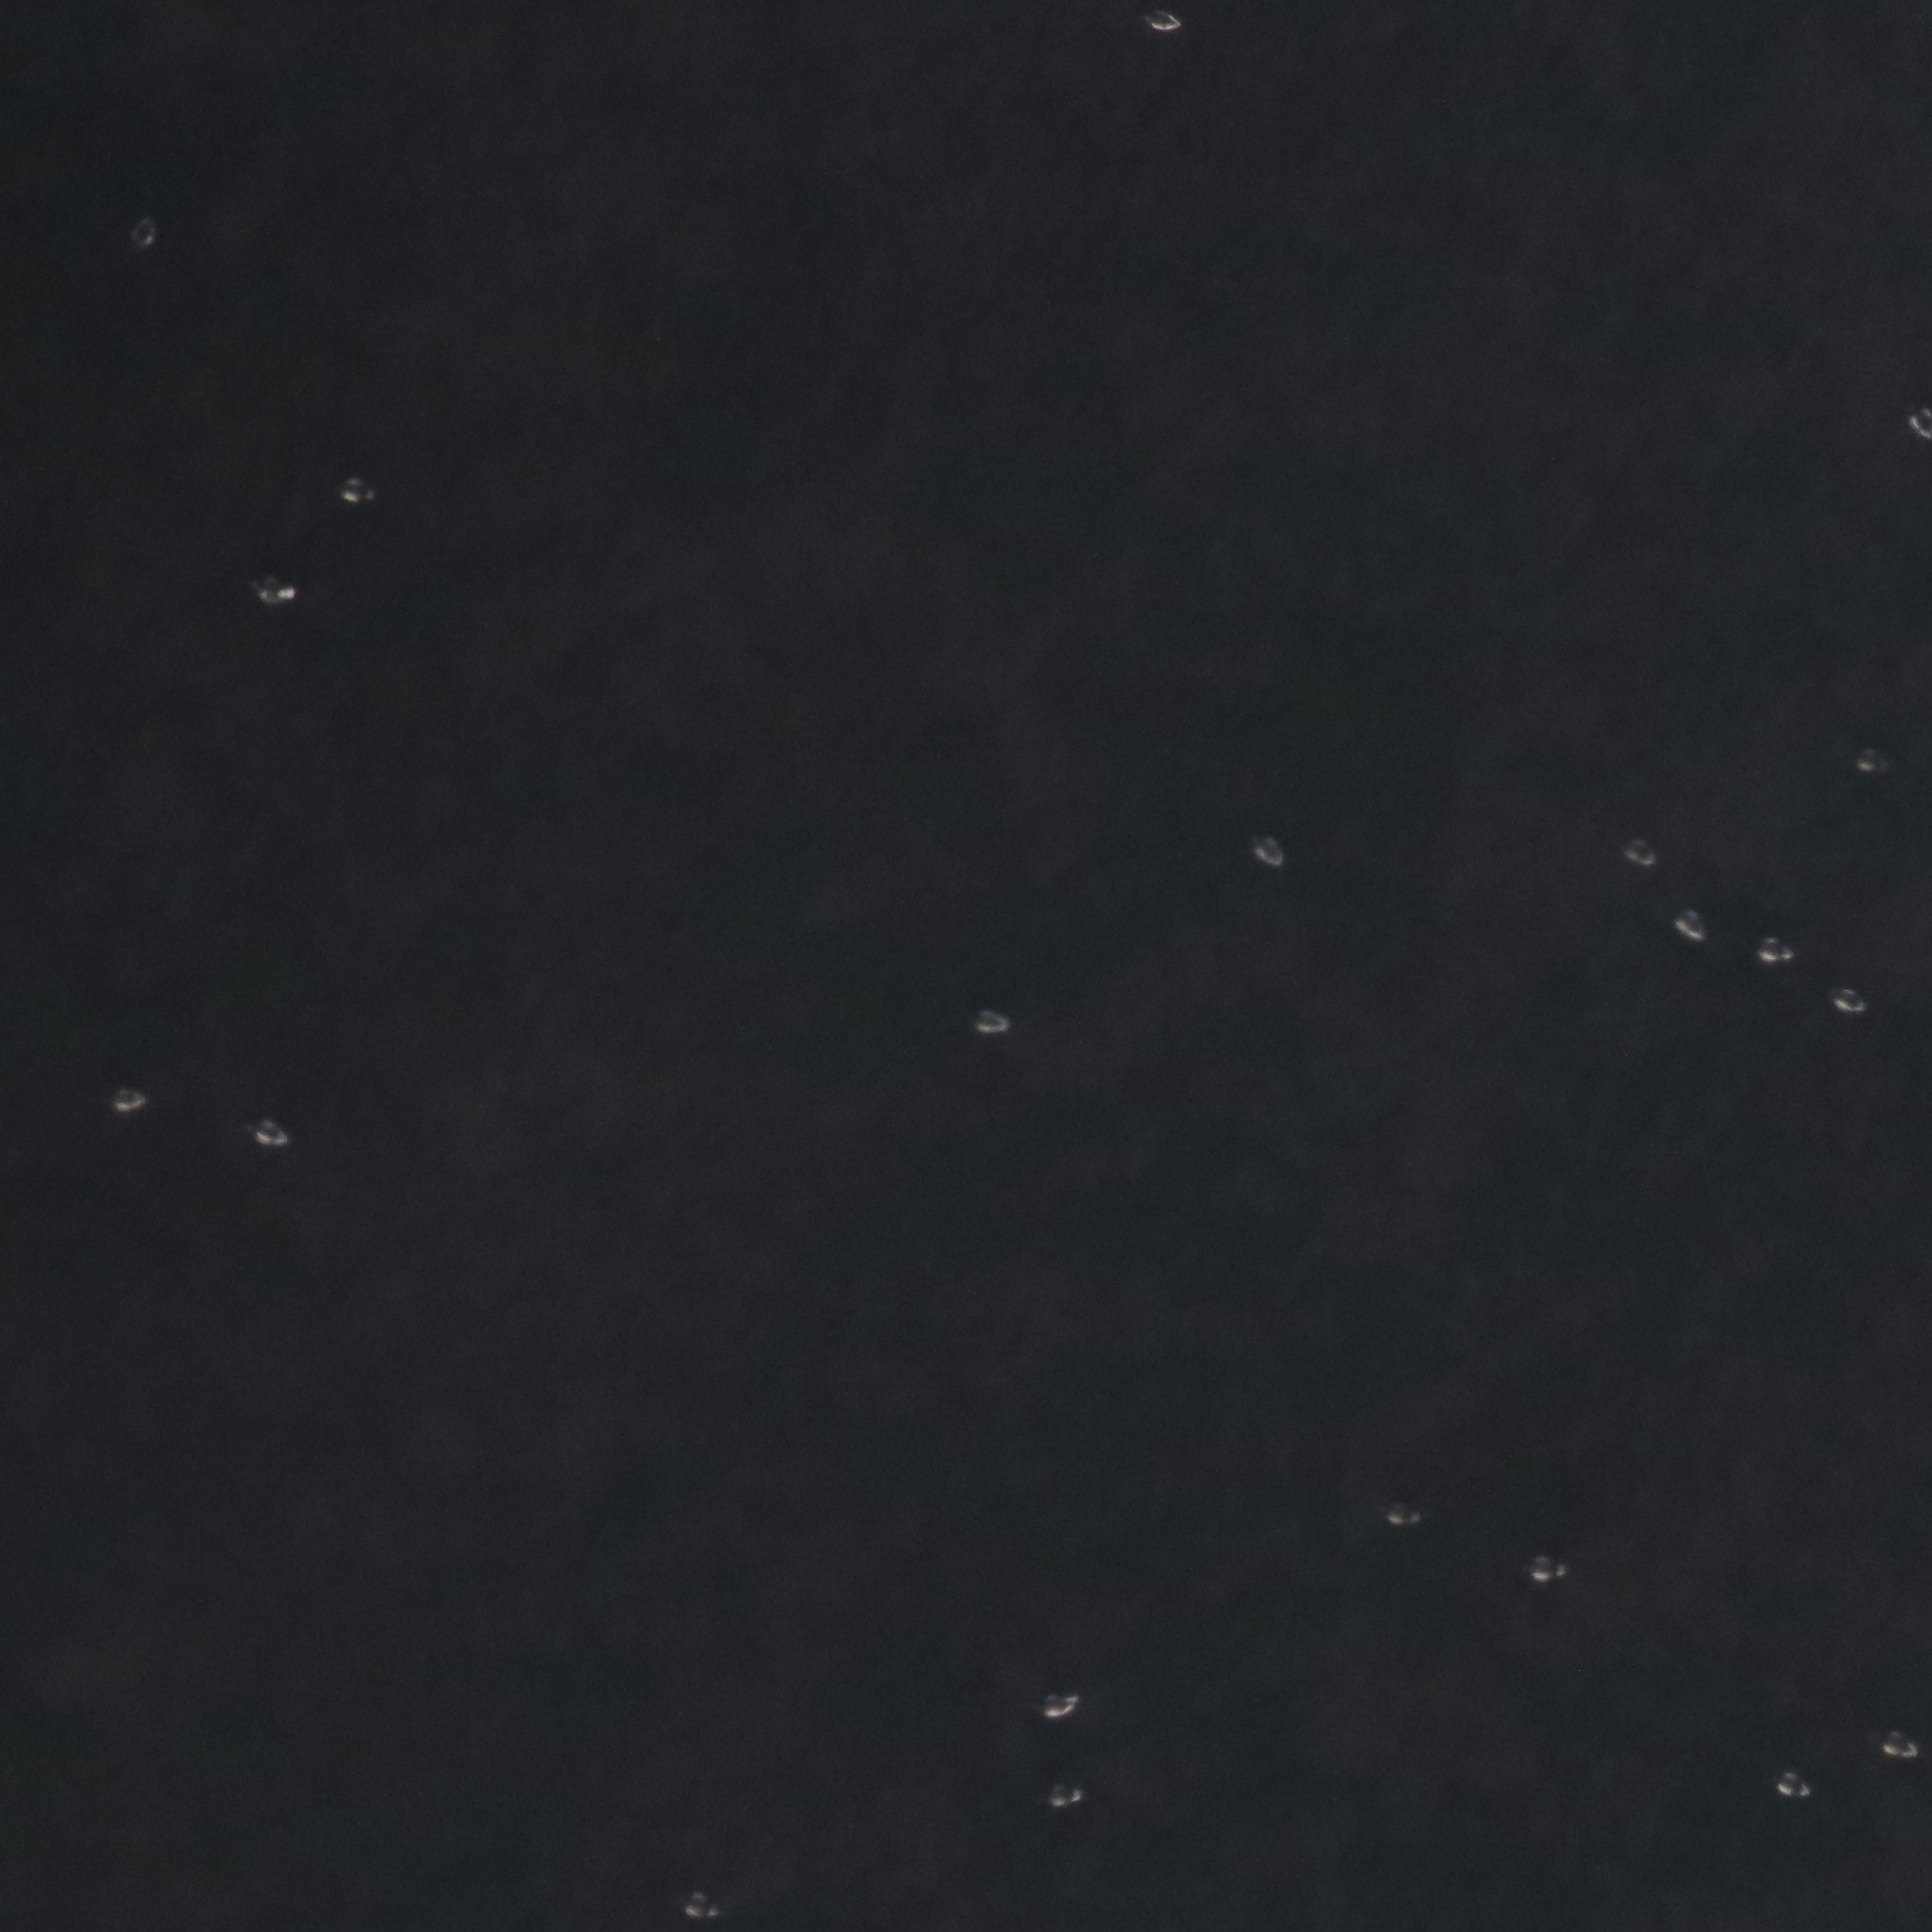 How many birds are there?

21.